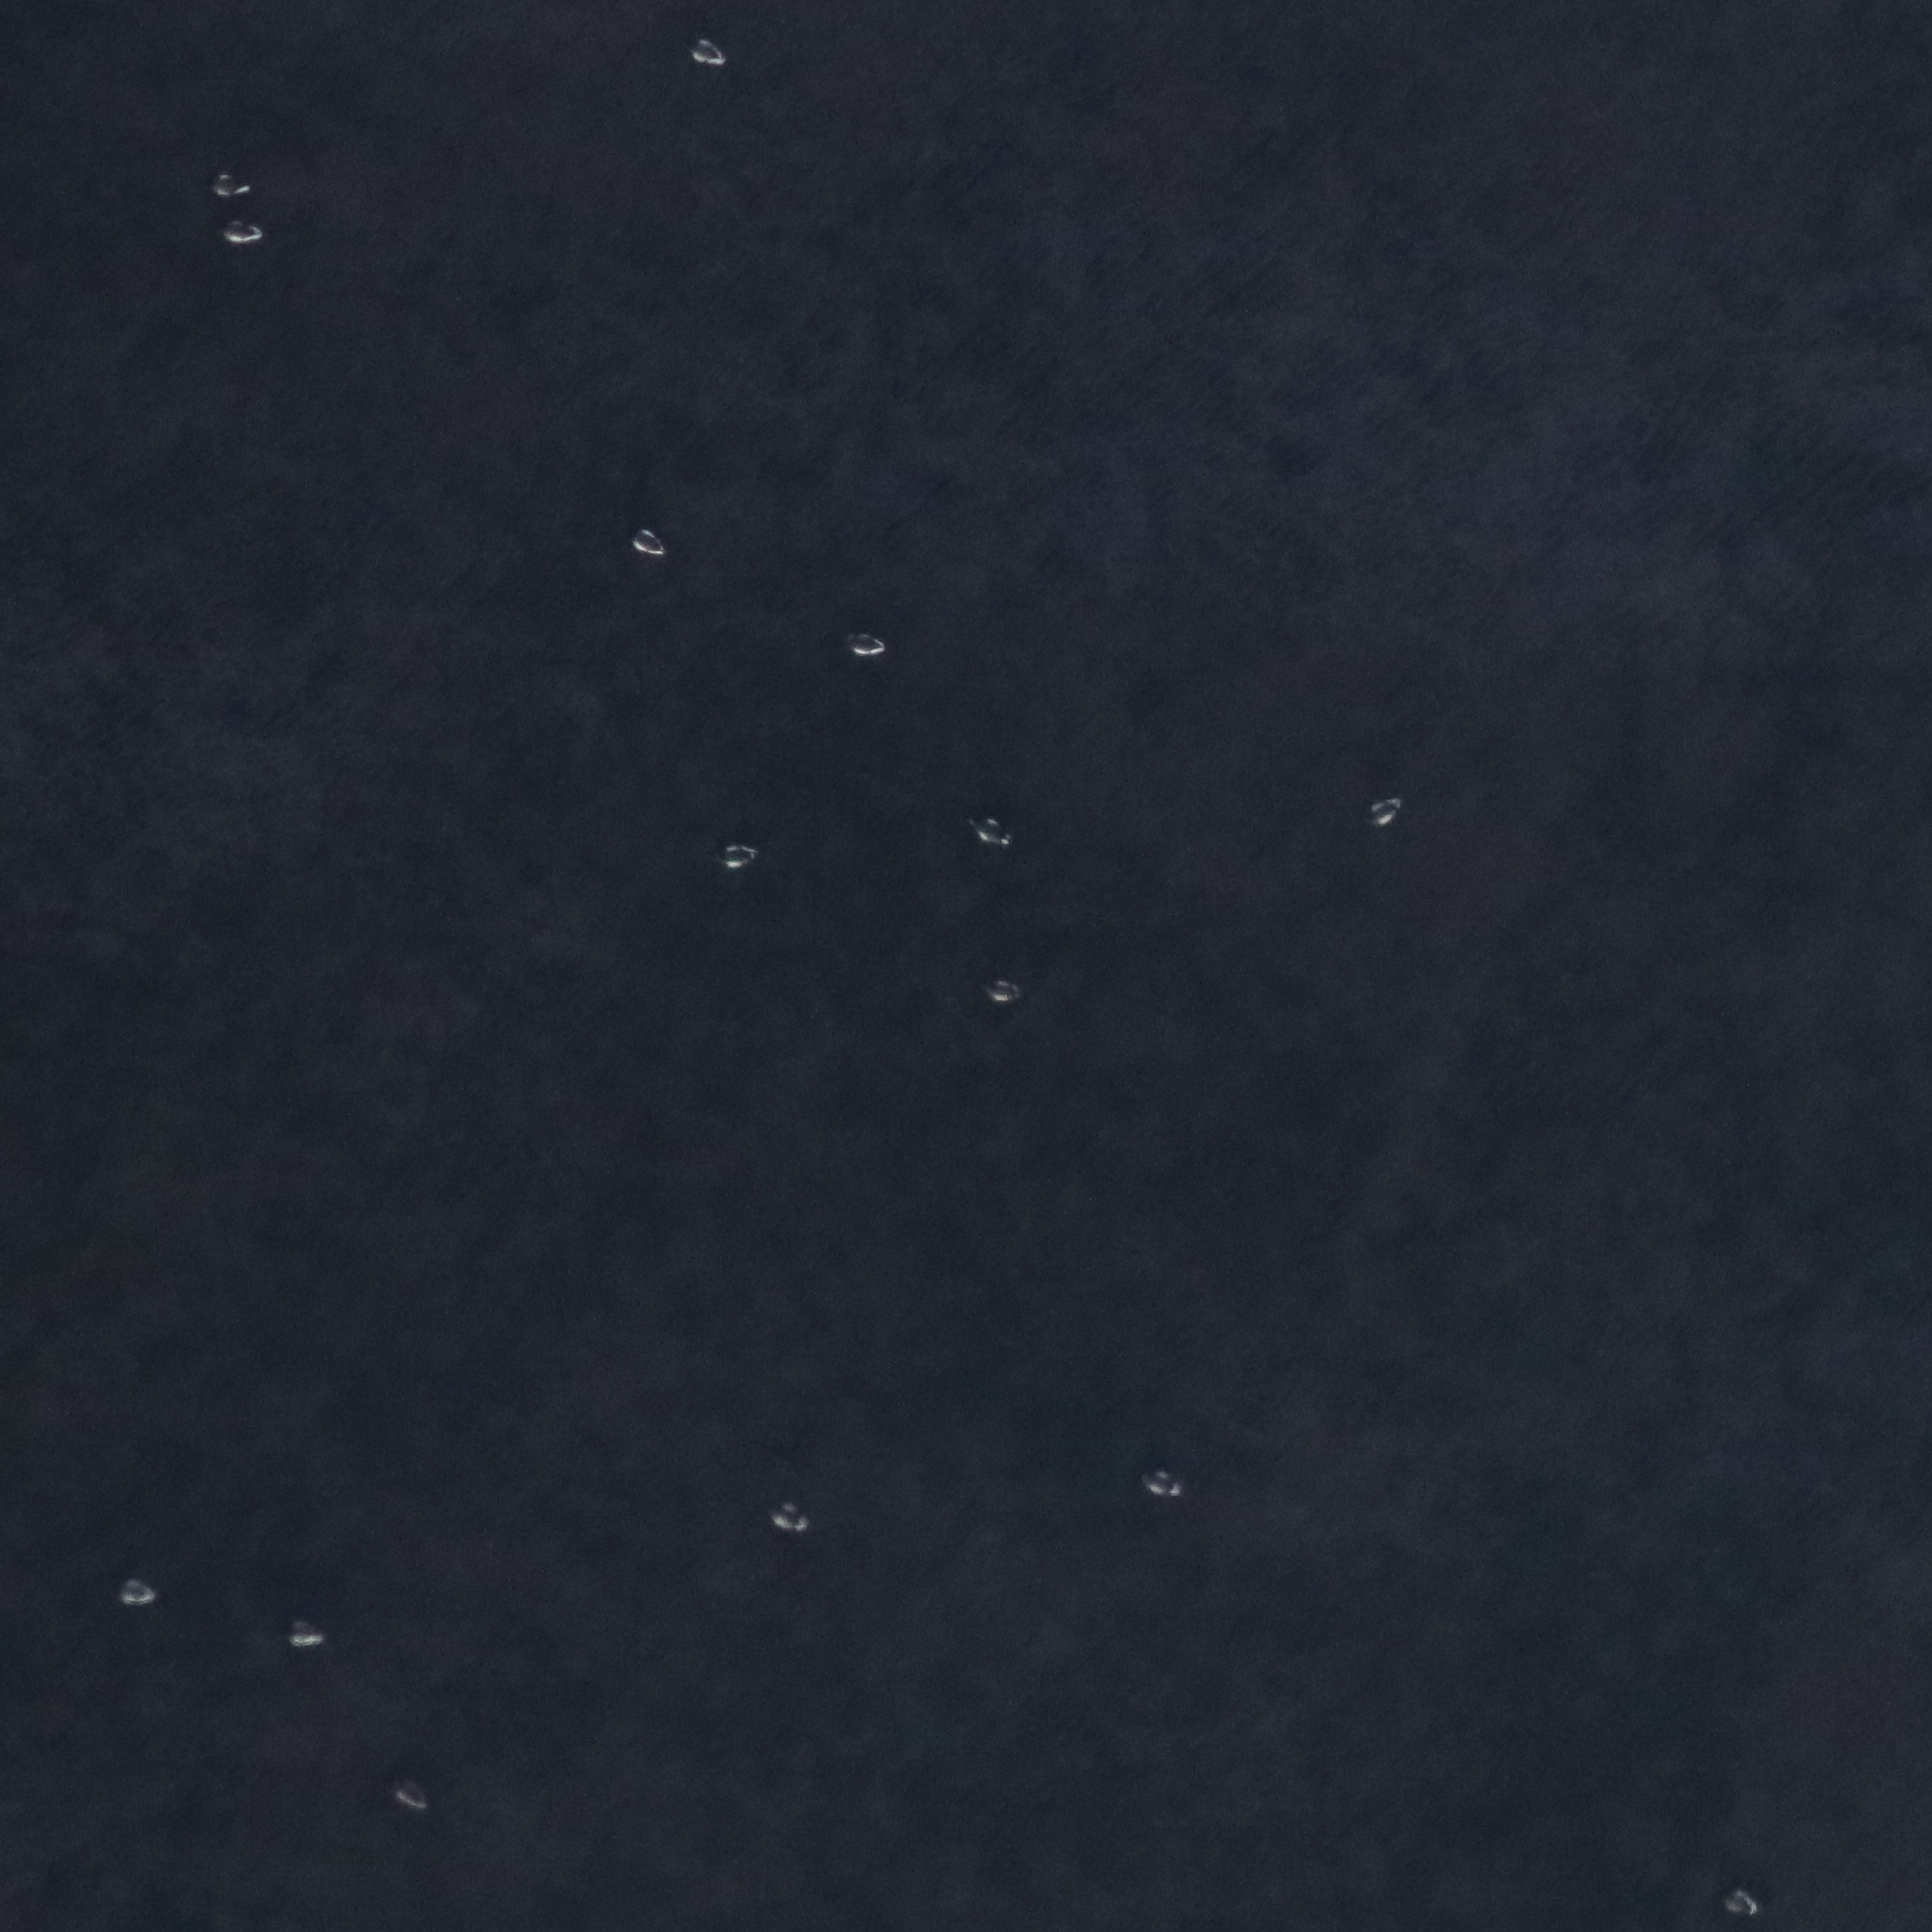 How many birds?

15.